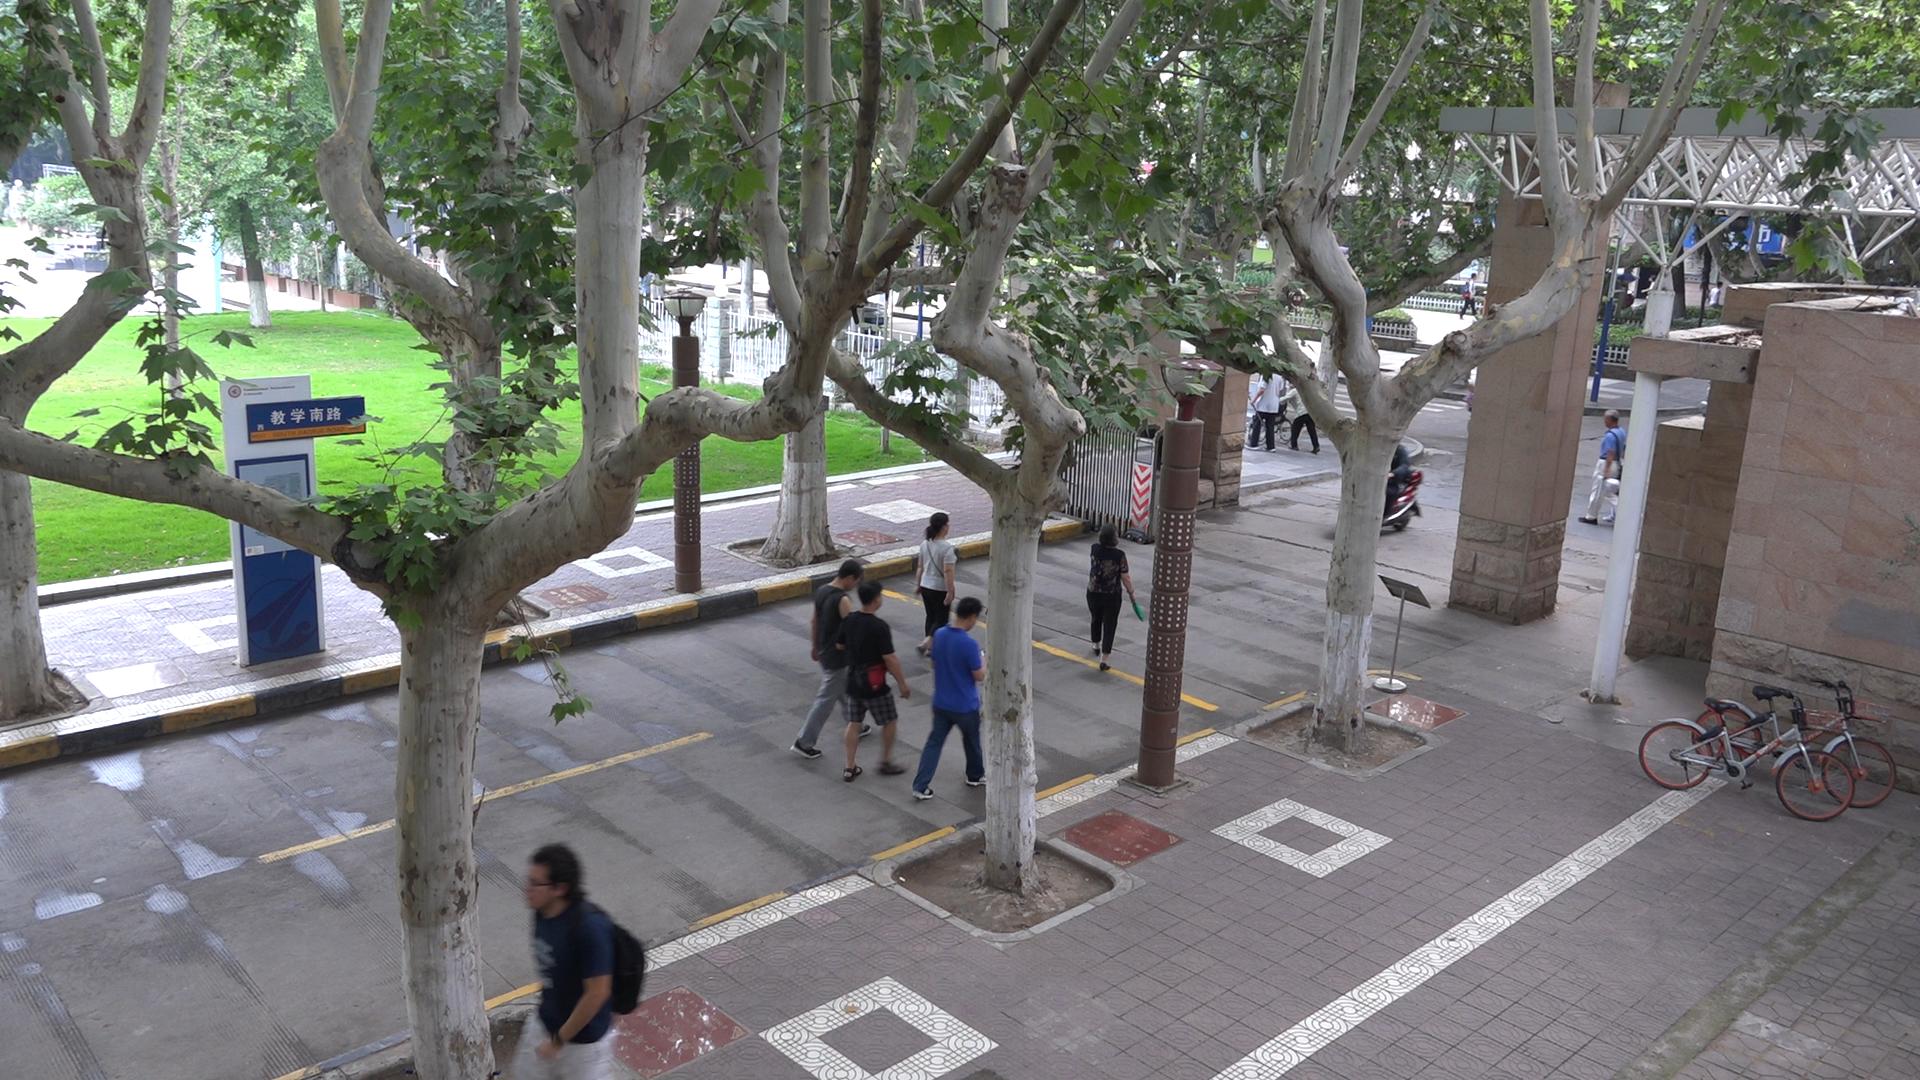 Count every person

11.